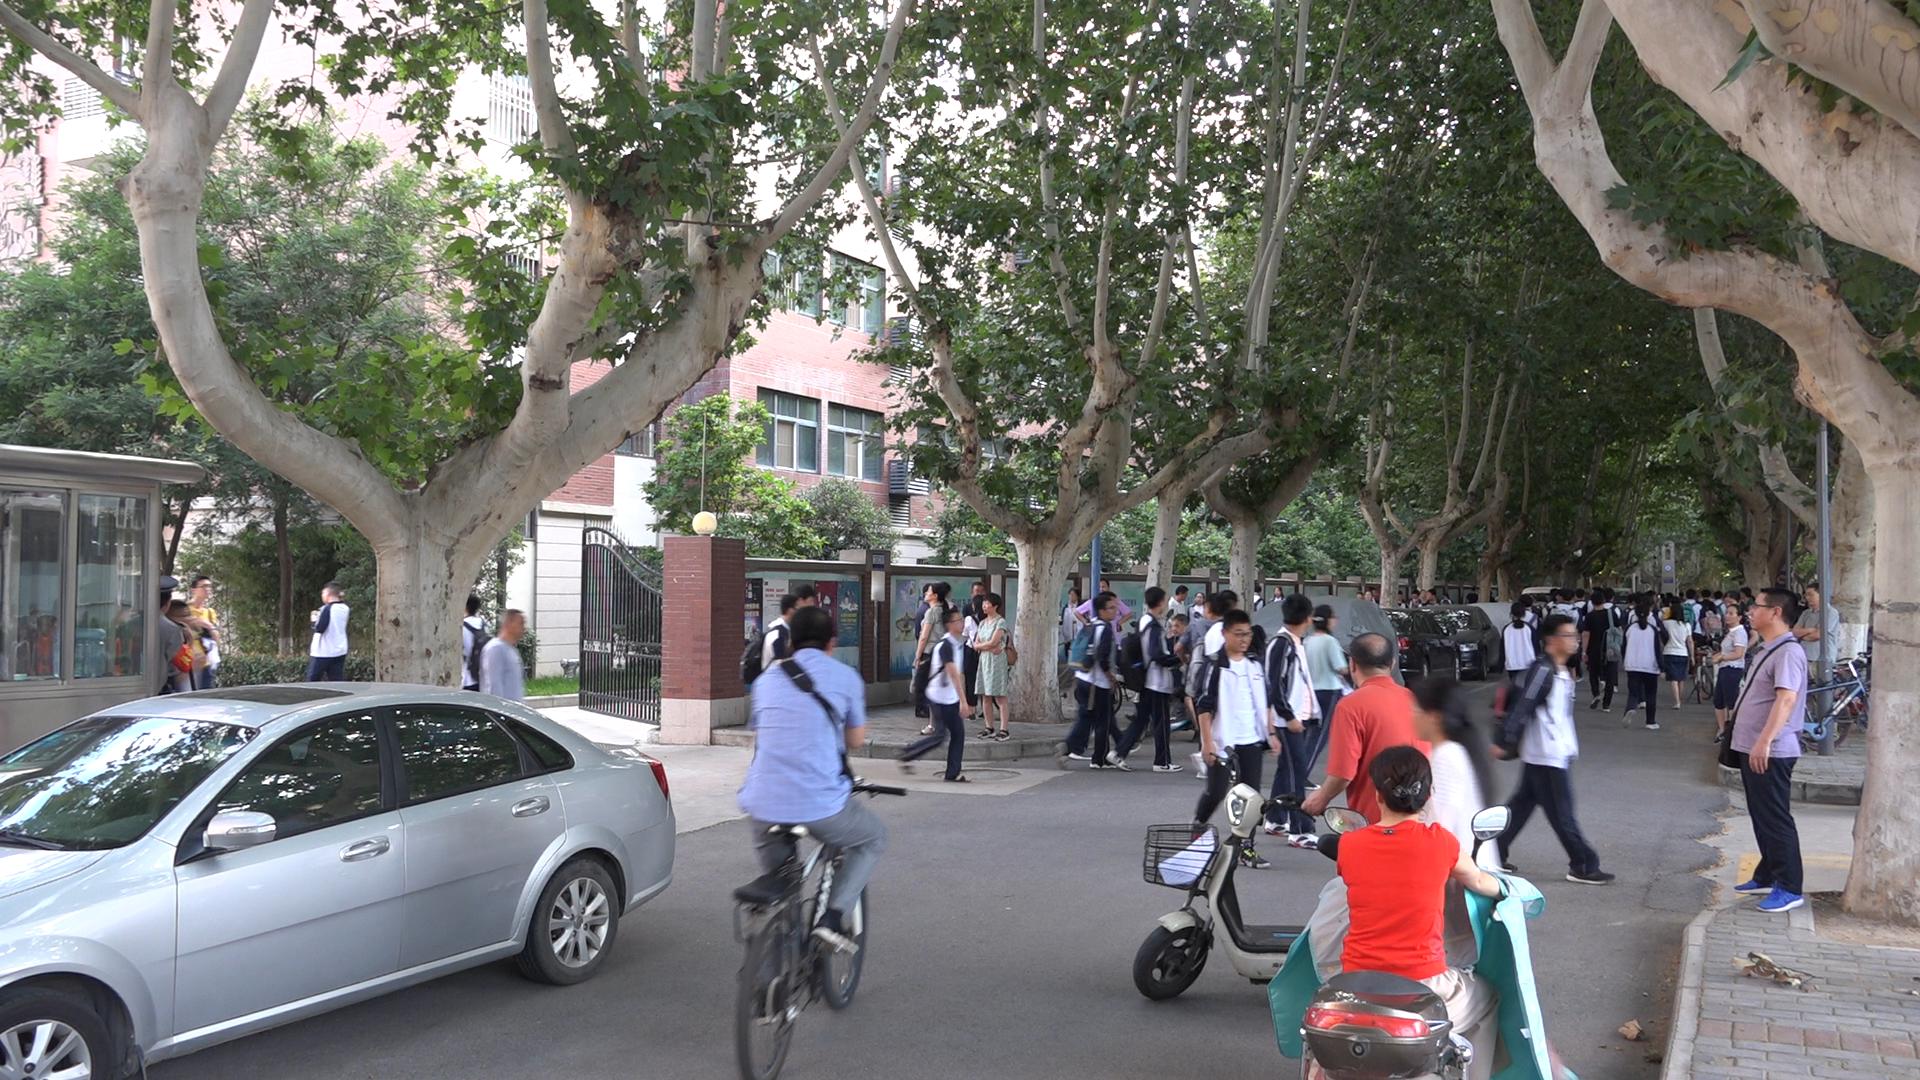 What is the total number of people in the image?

68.